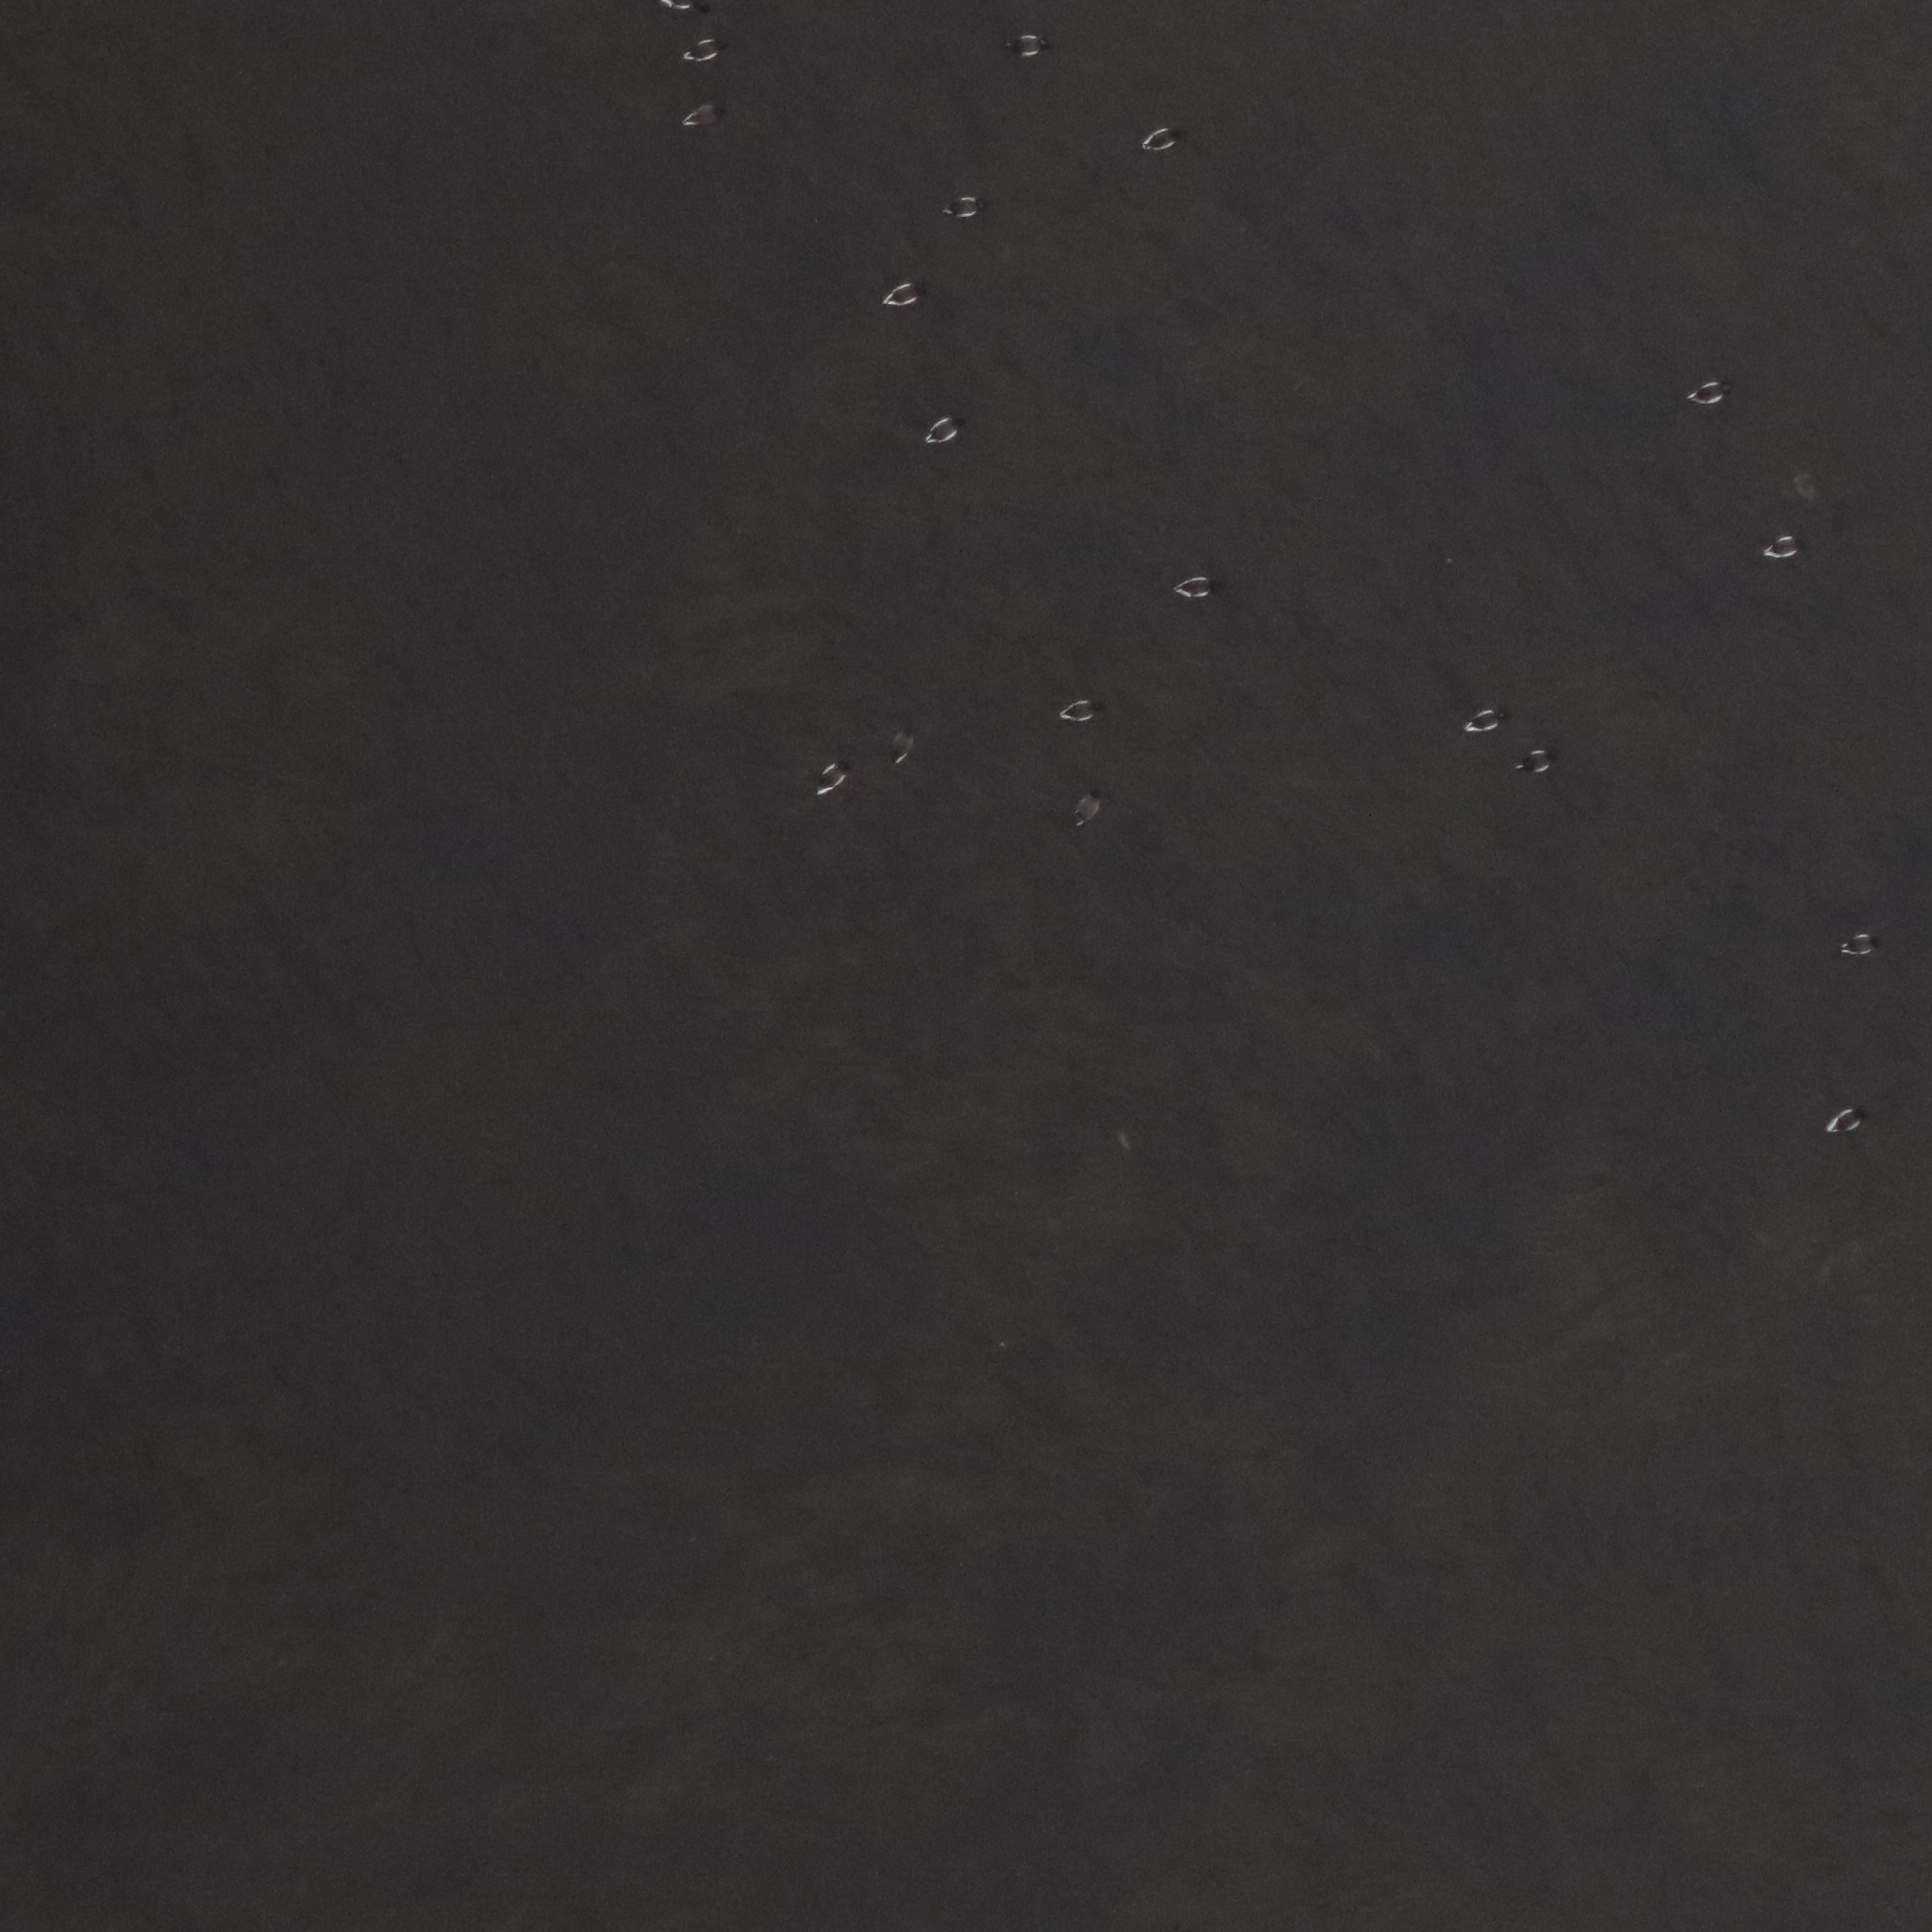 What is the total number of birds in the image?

19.